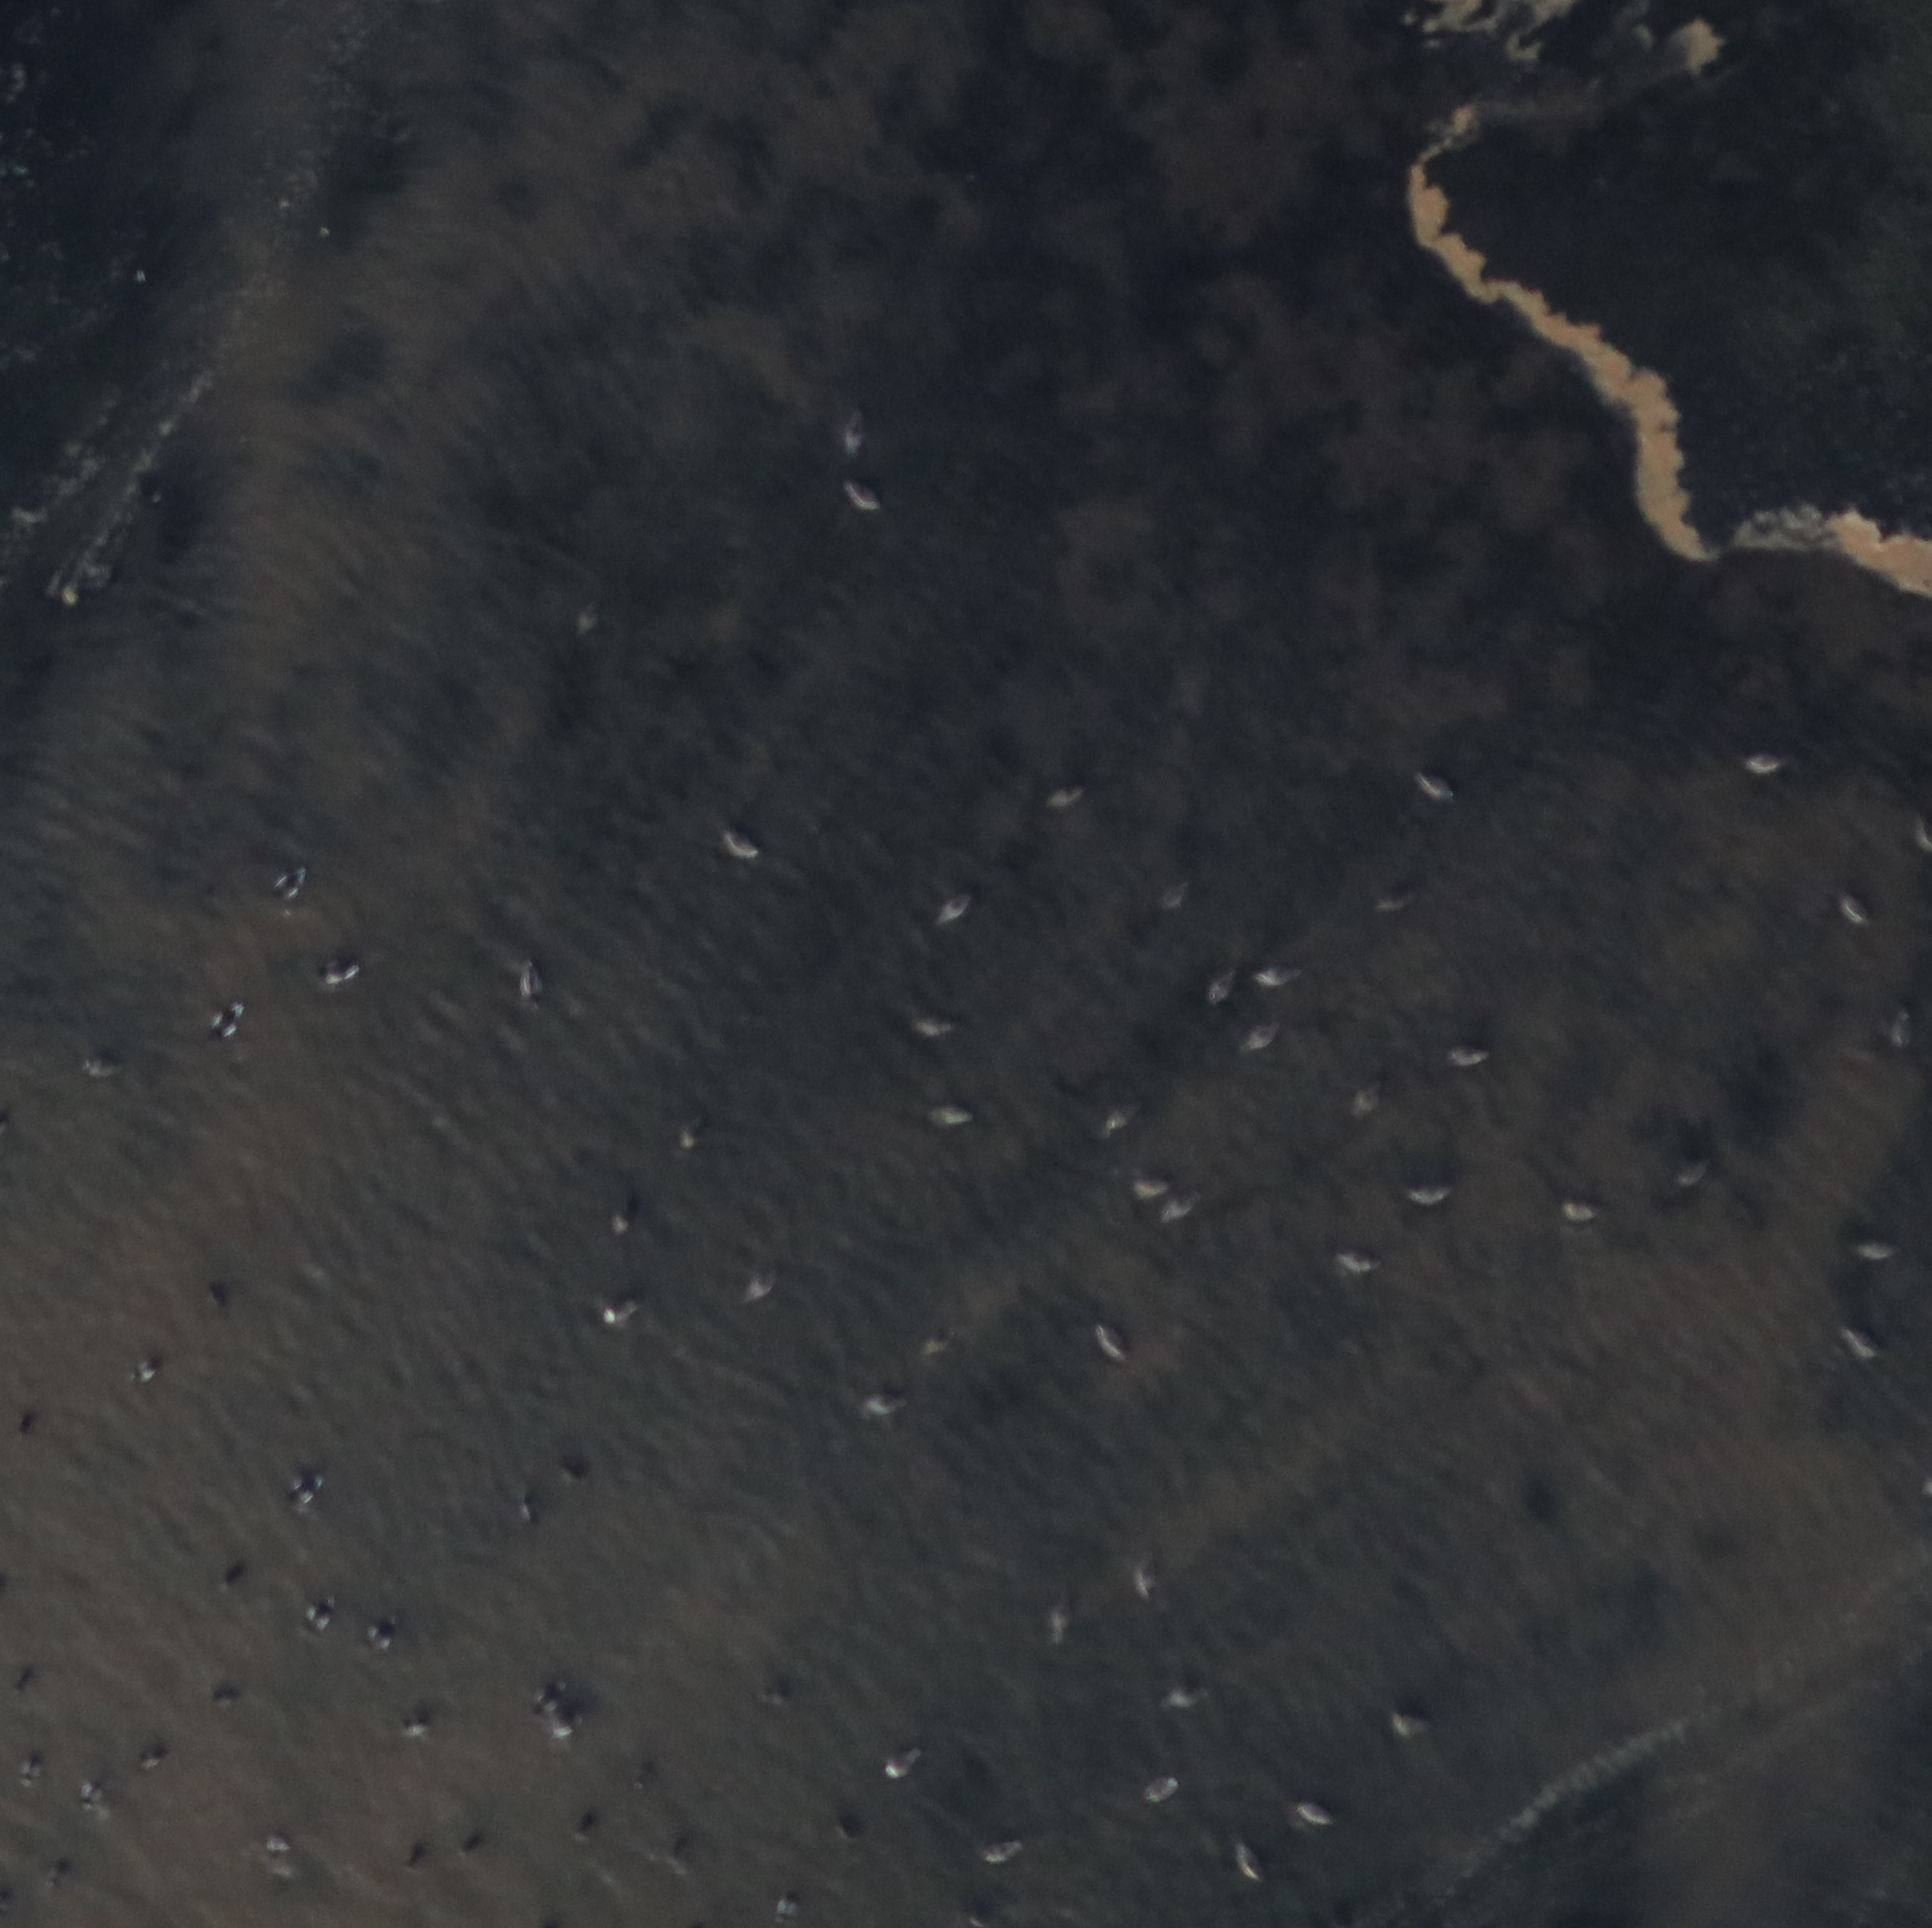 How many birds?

73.